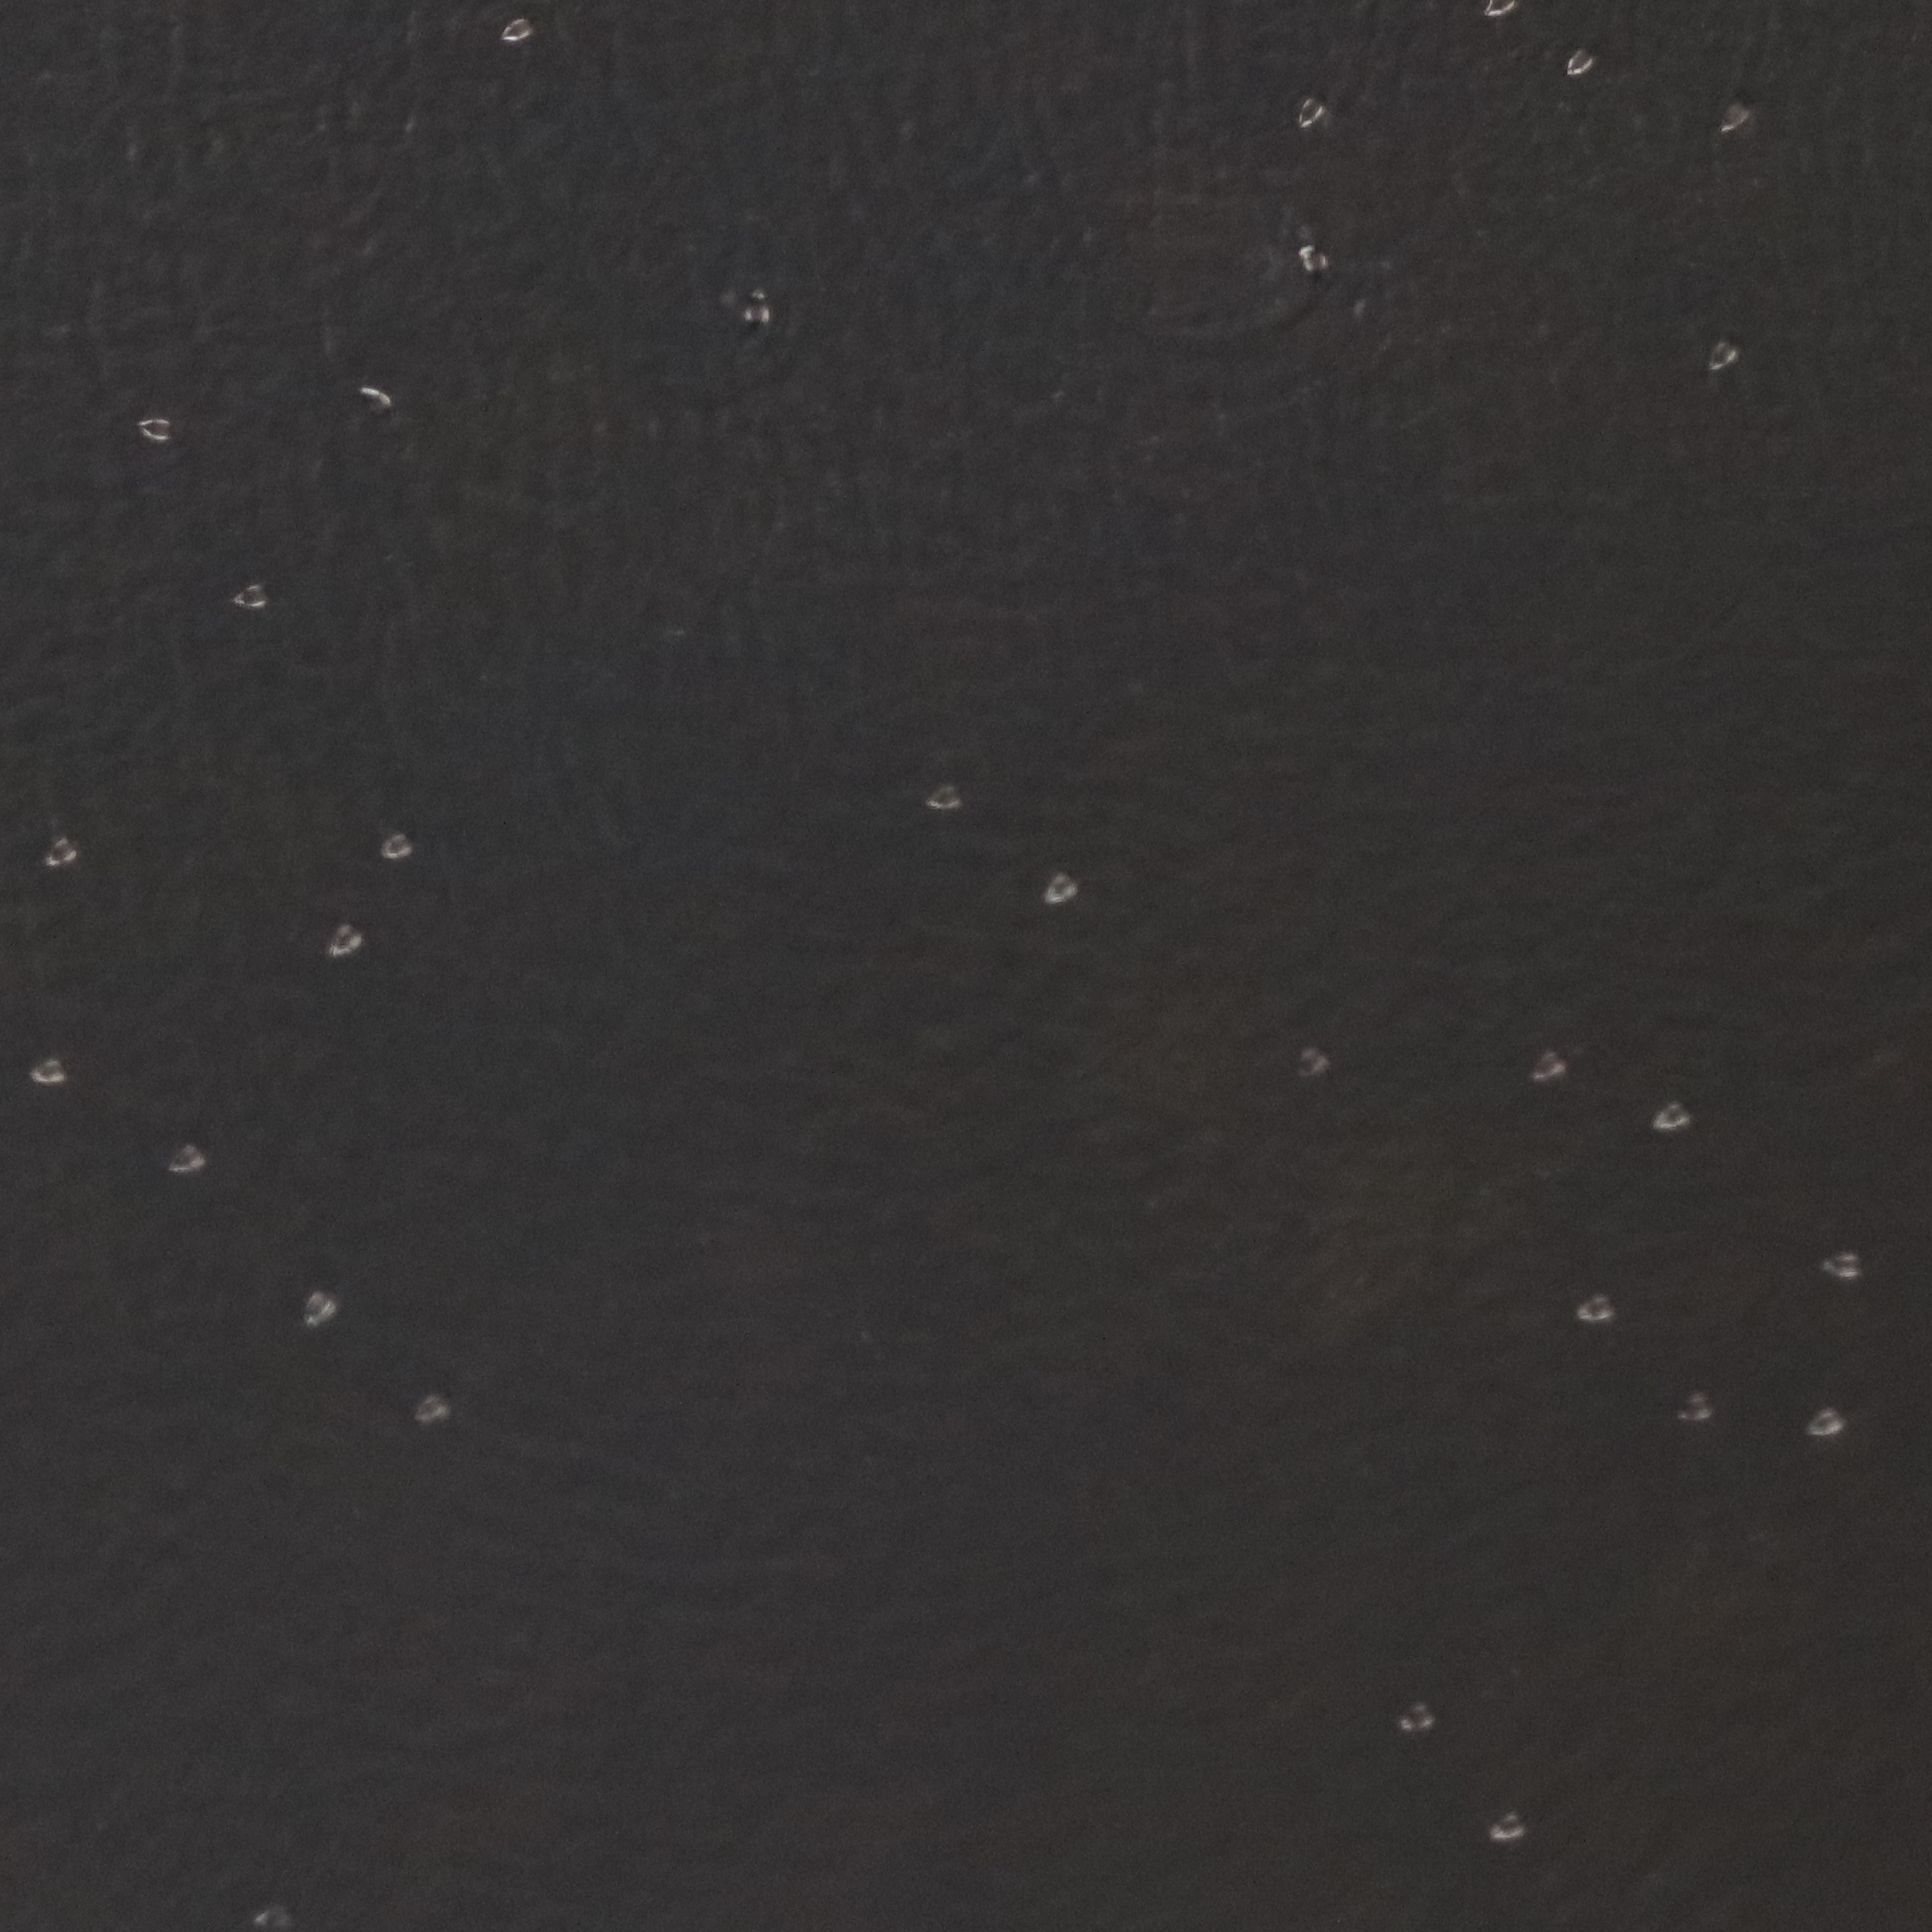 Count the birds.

30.